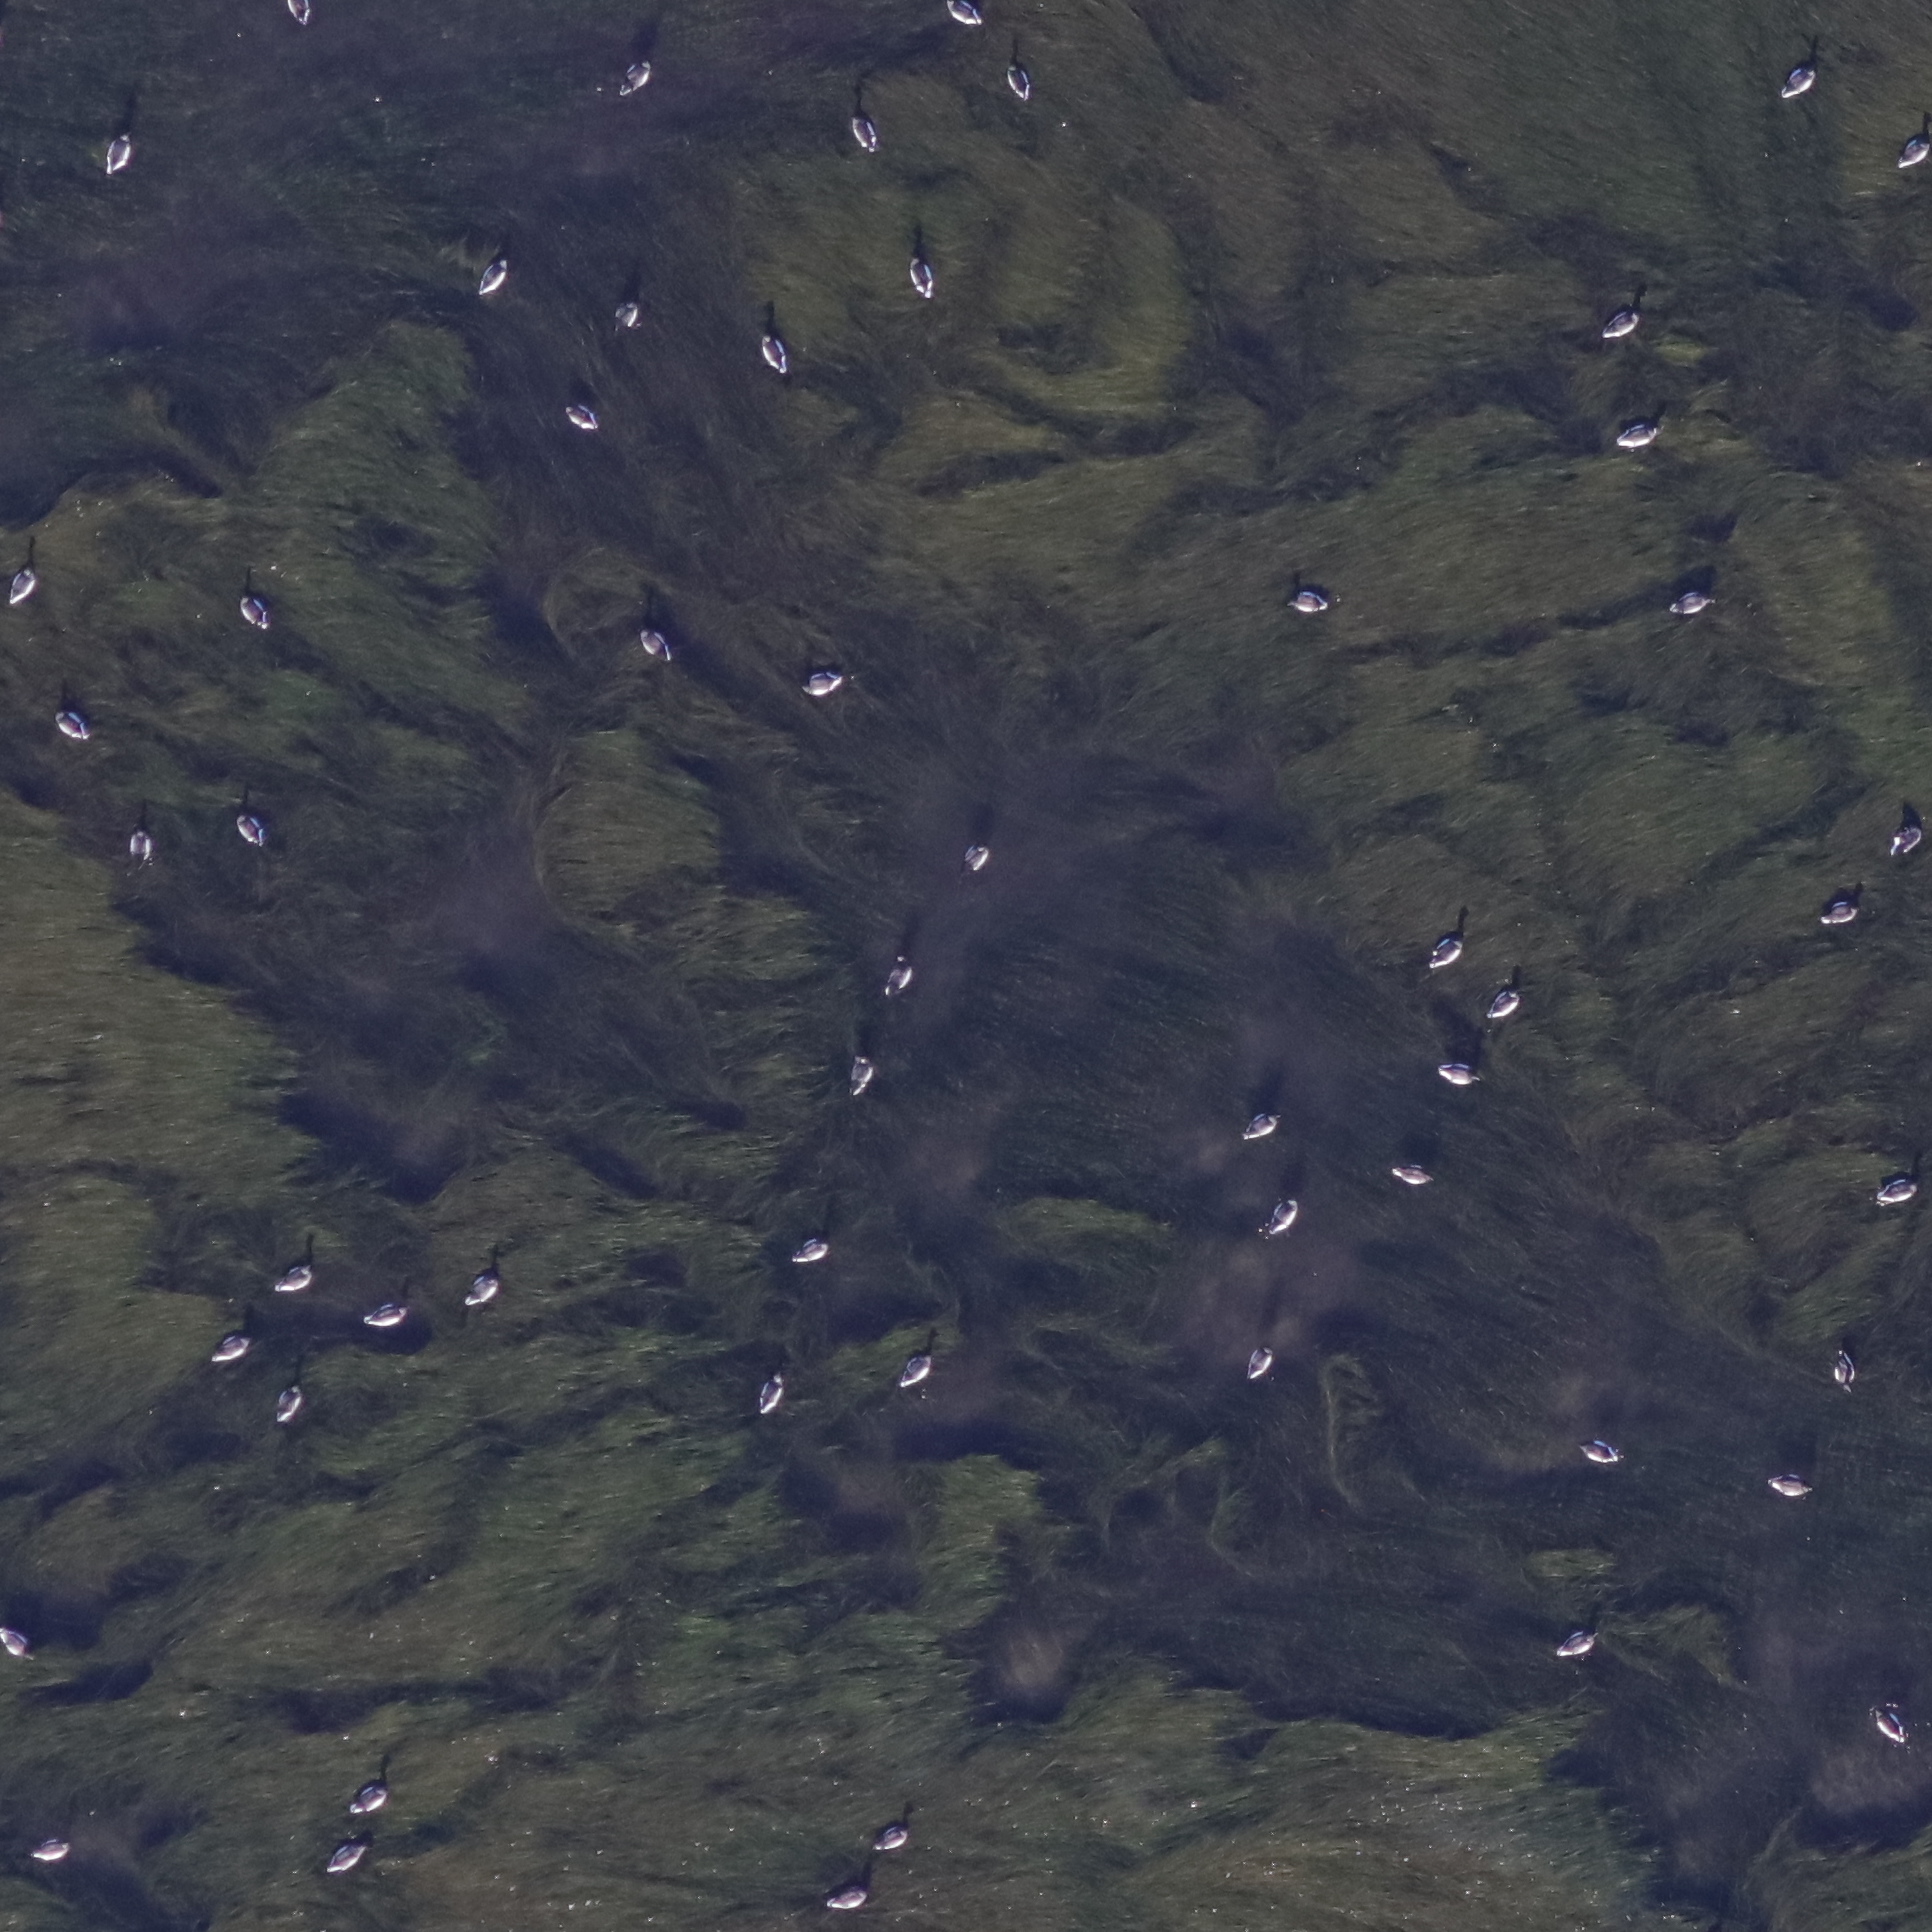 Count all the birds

56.